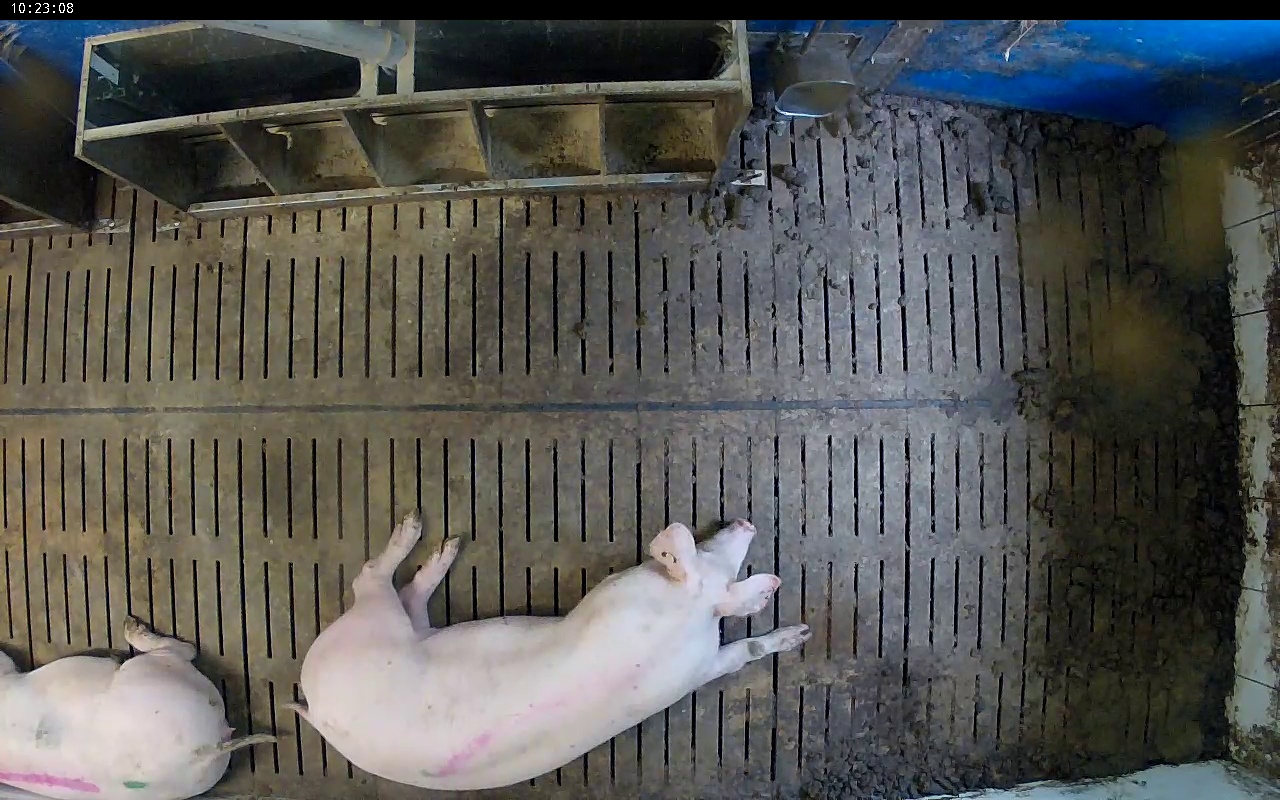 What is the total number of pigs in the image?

2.